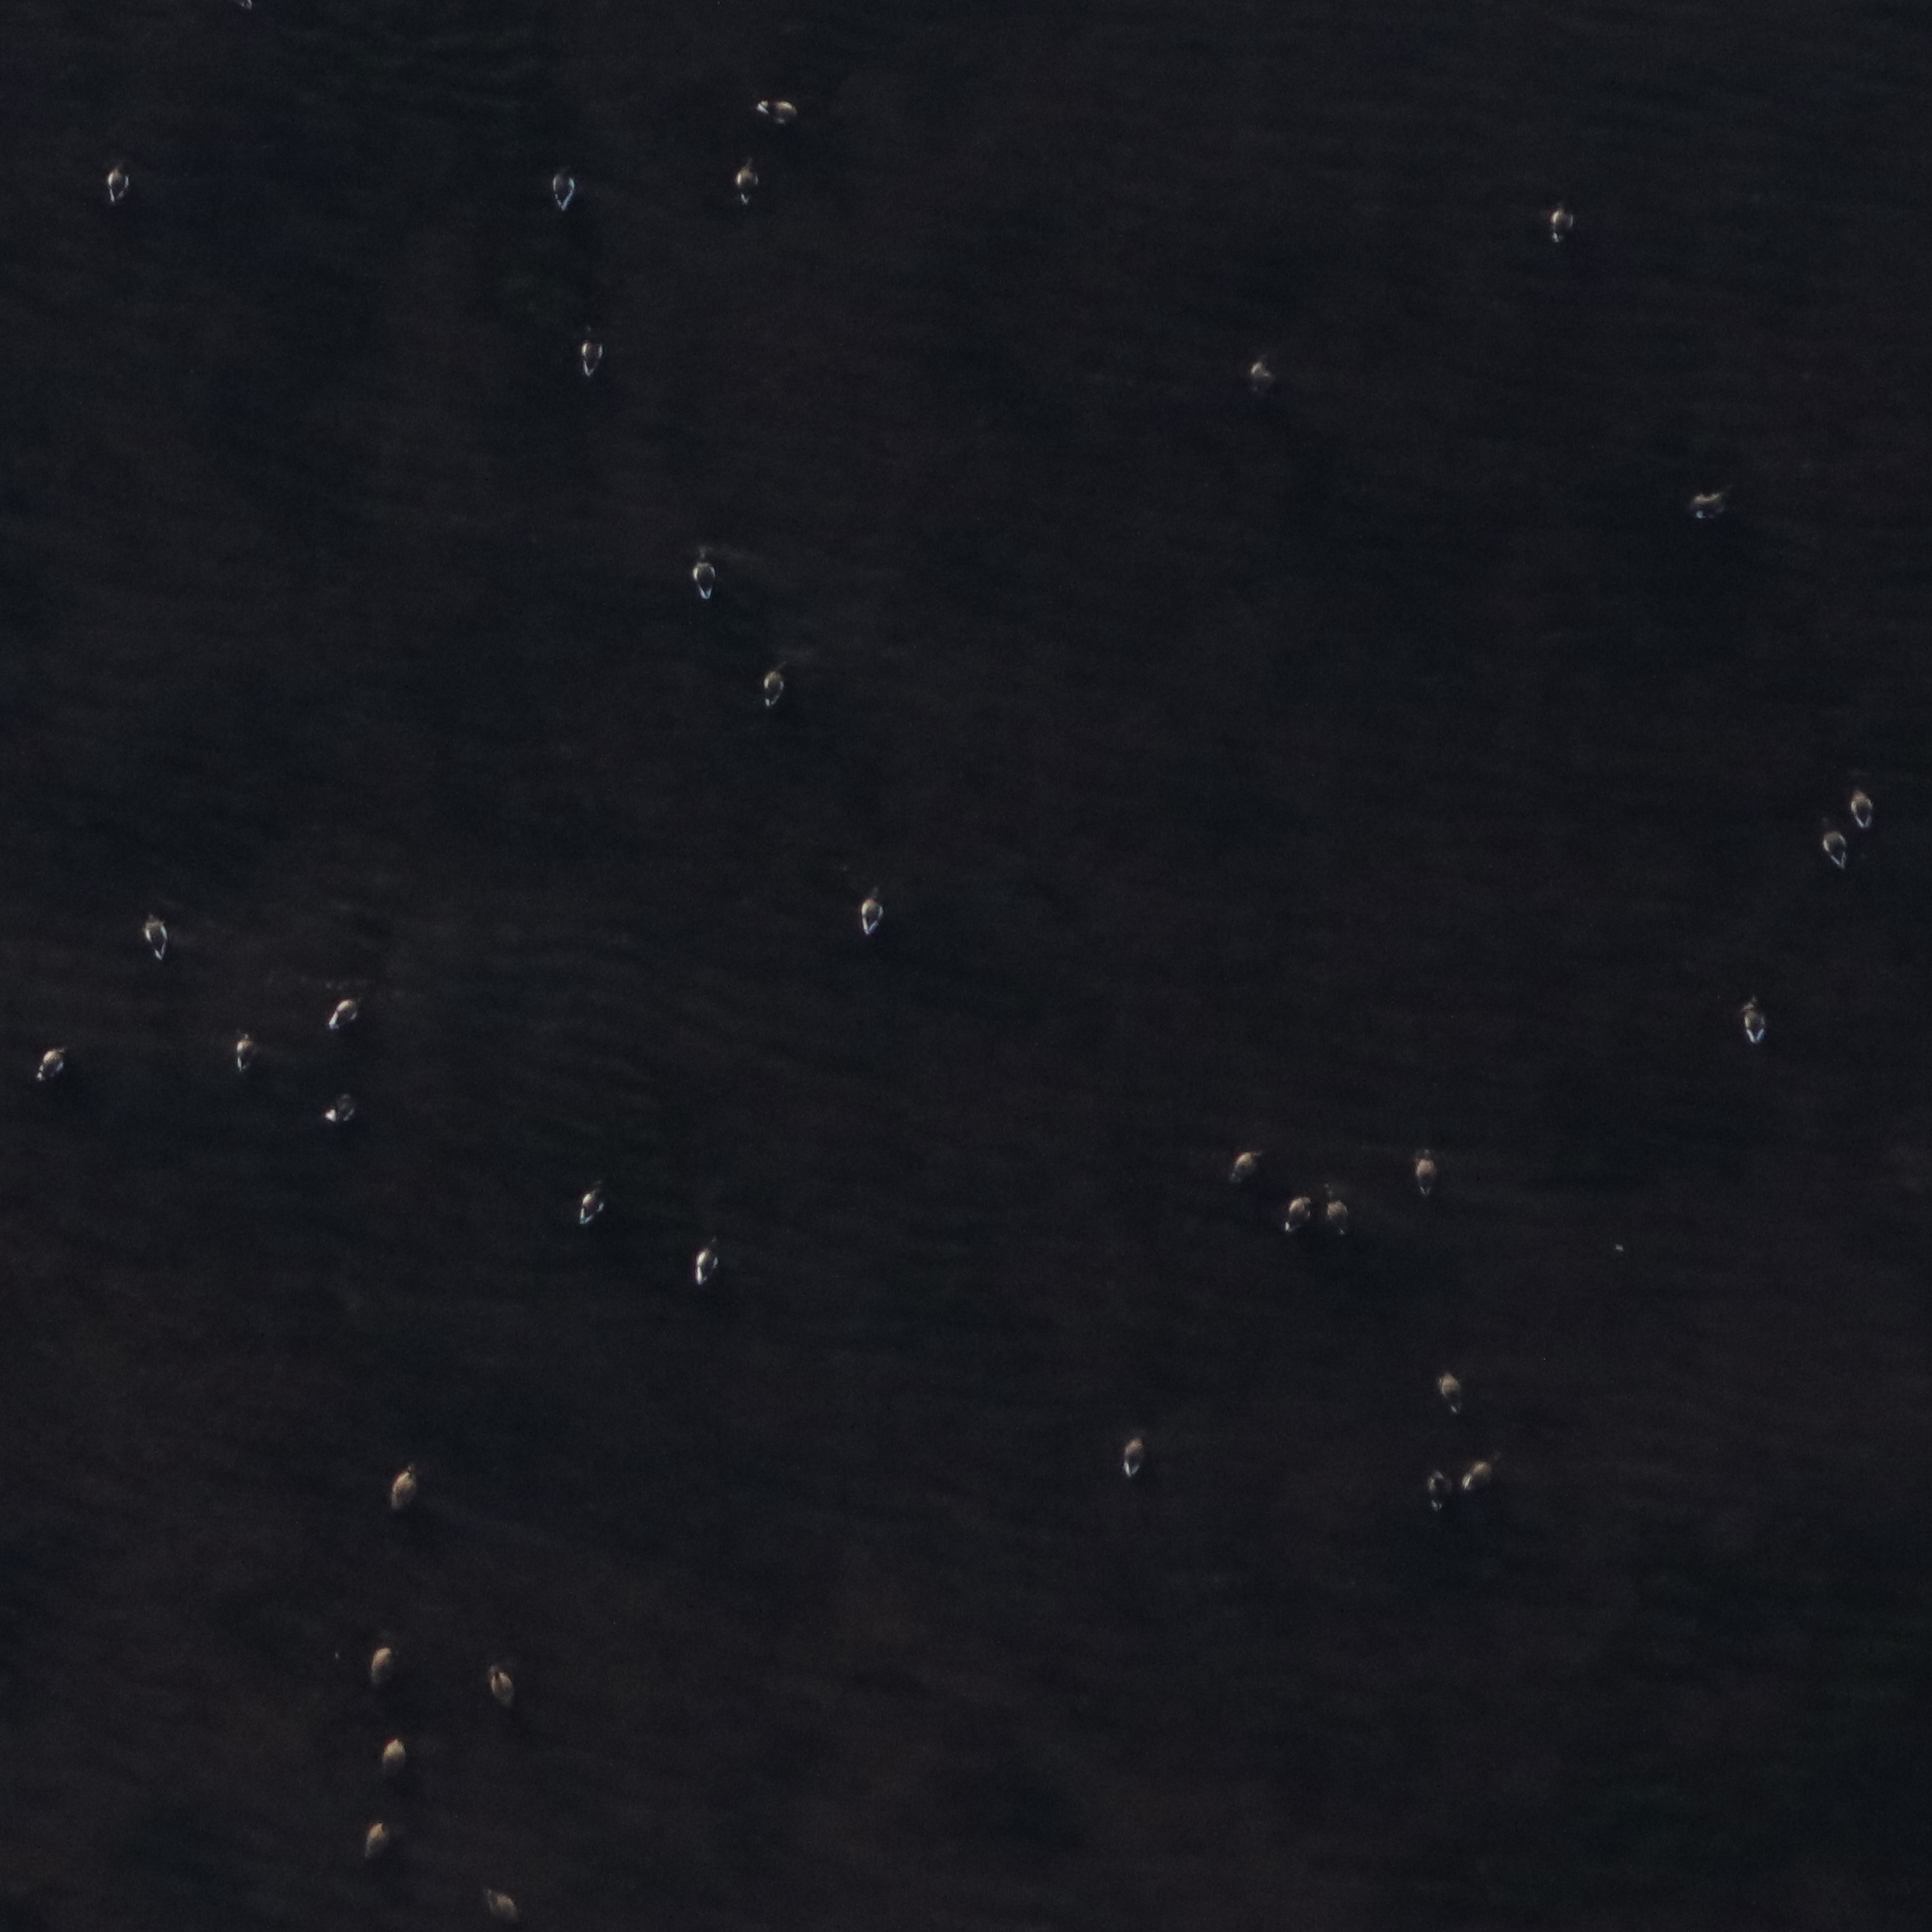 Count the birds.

35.